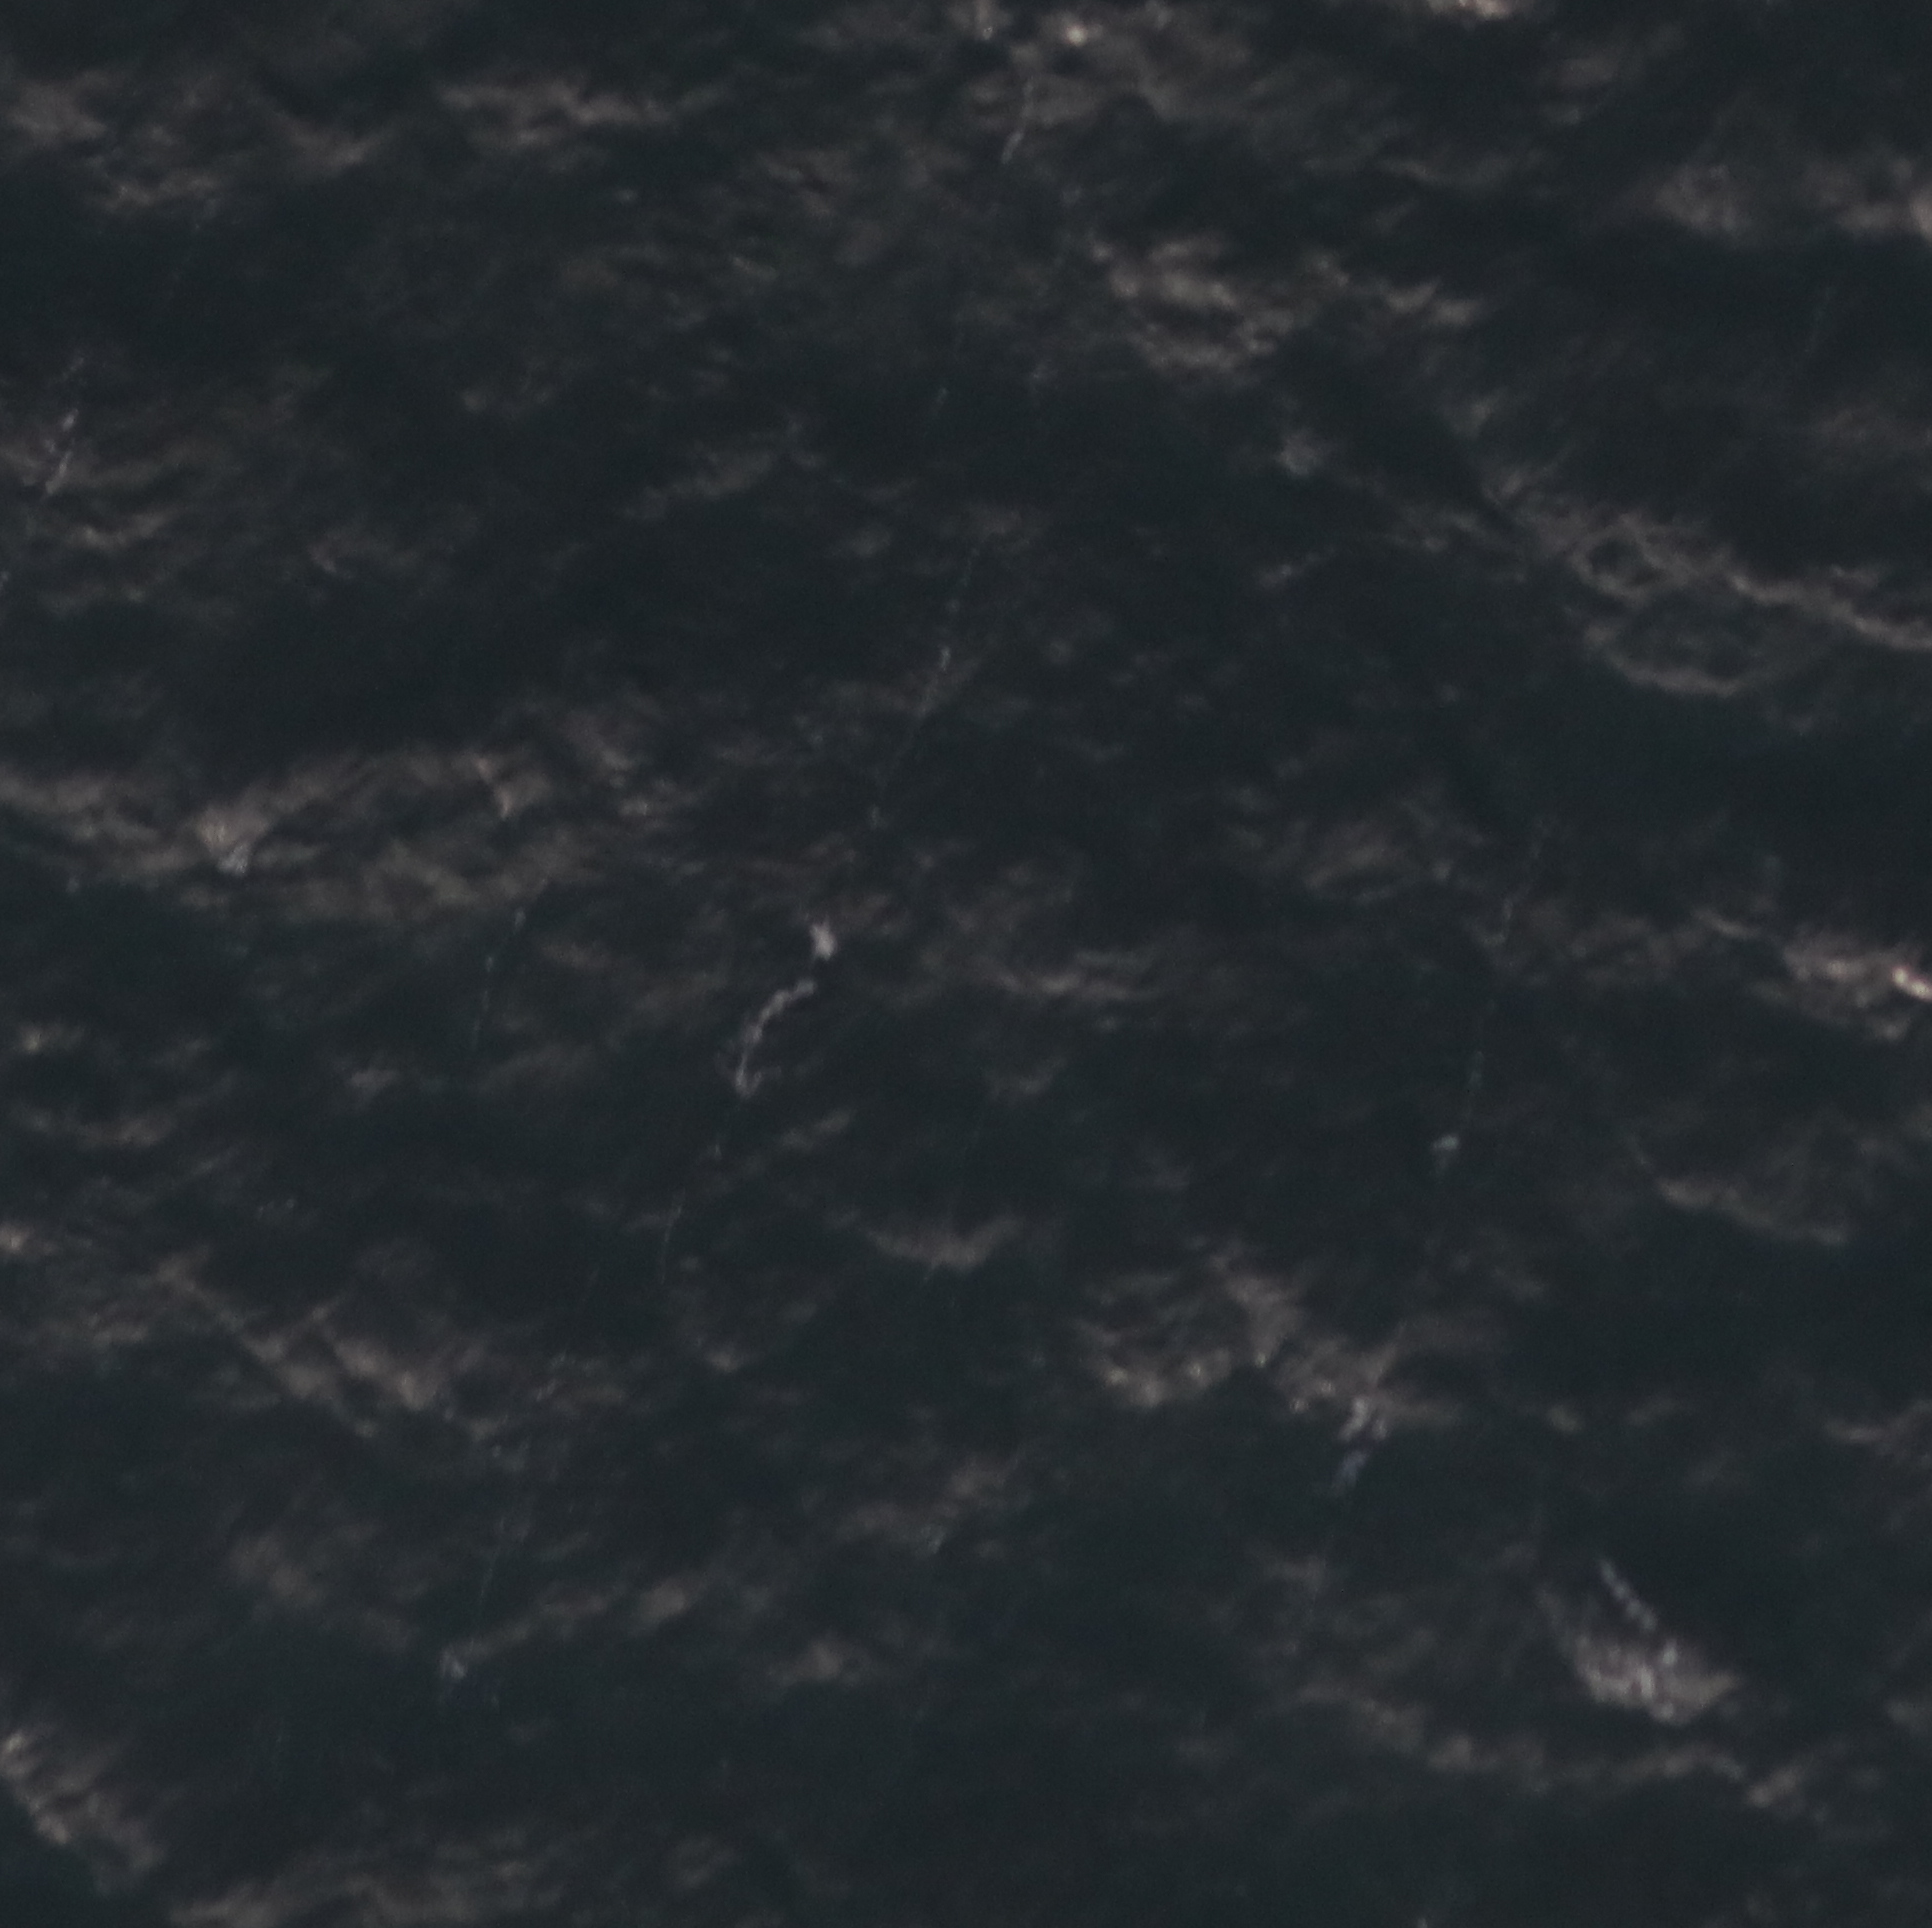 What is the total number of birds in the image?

0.